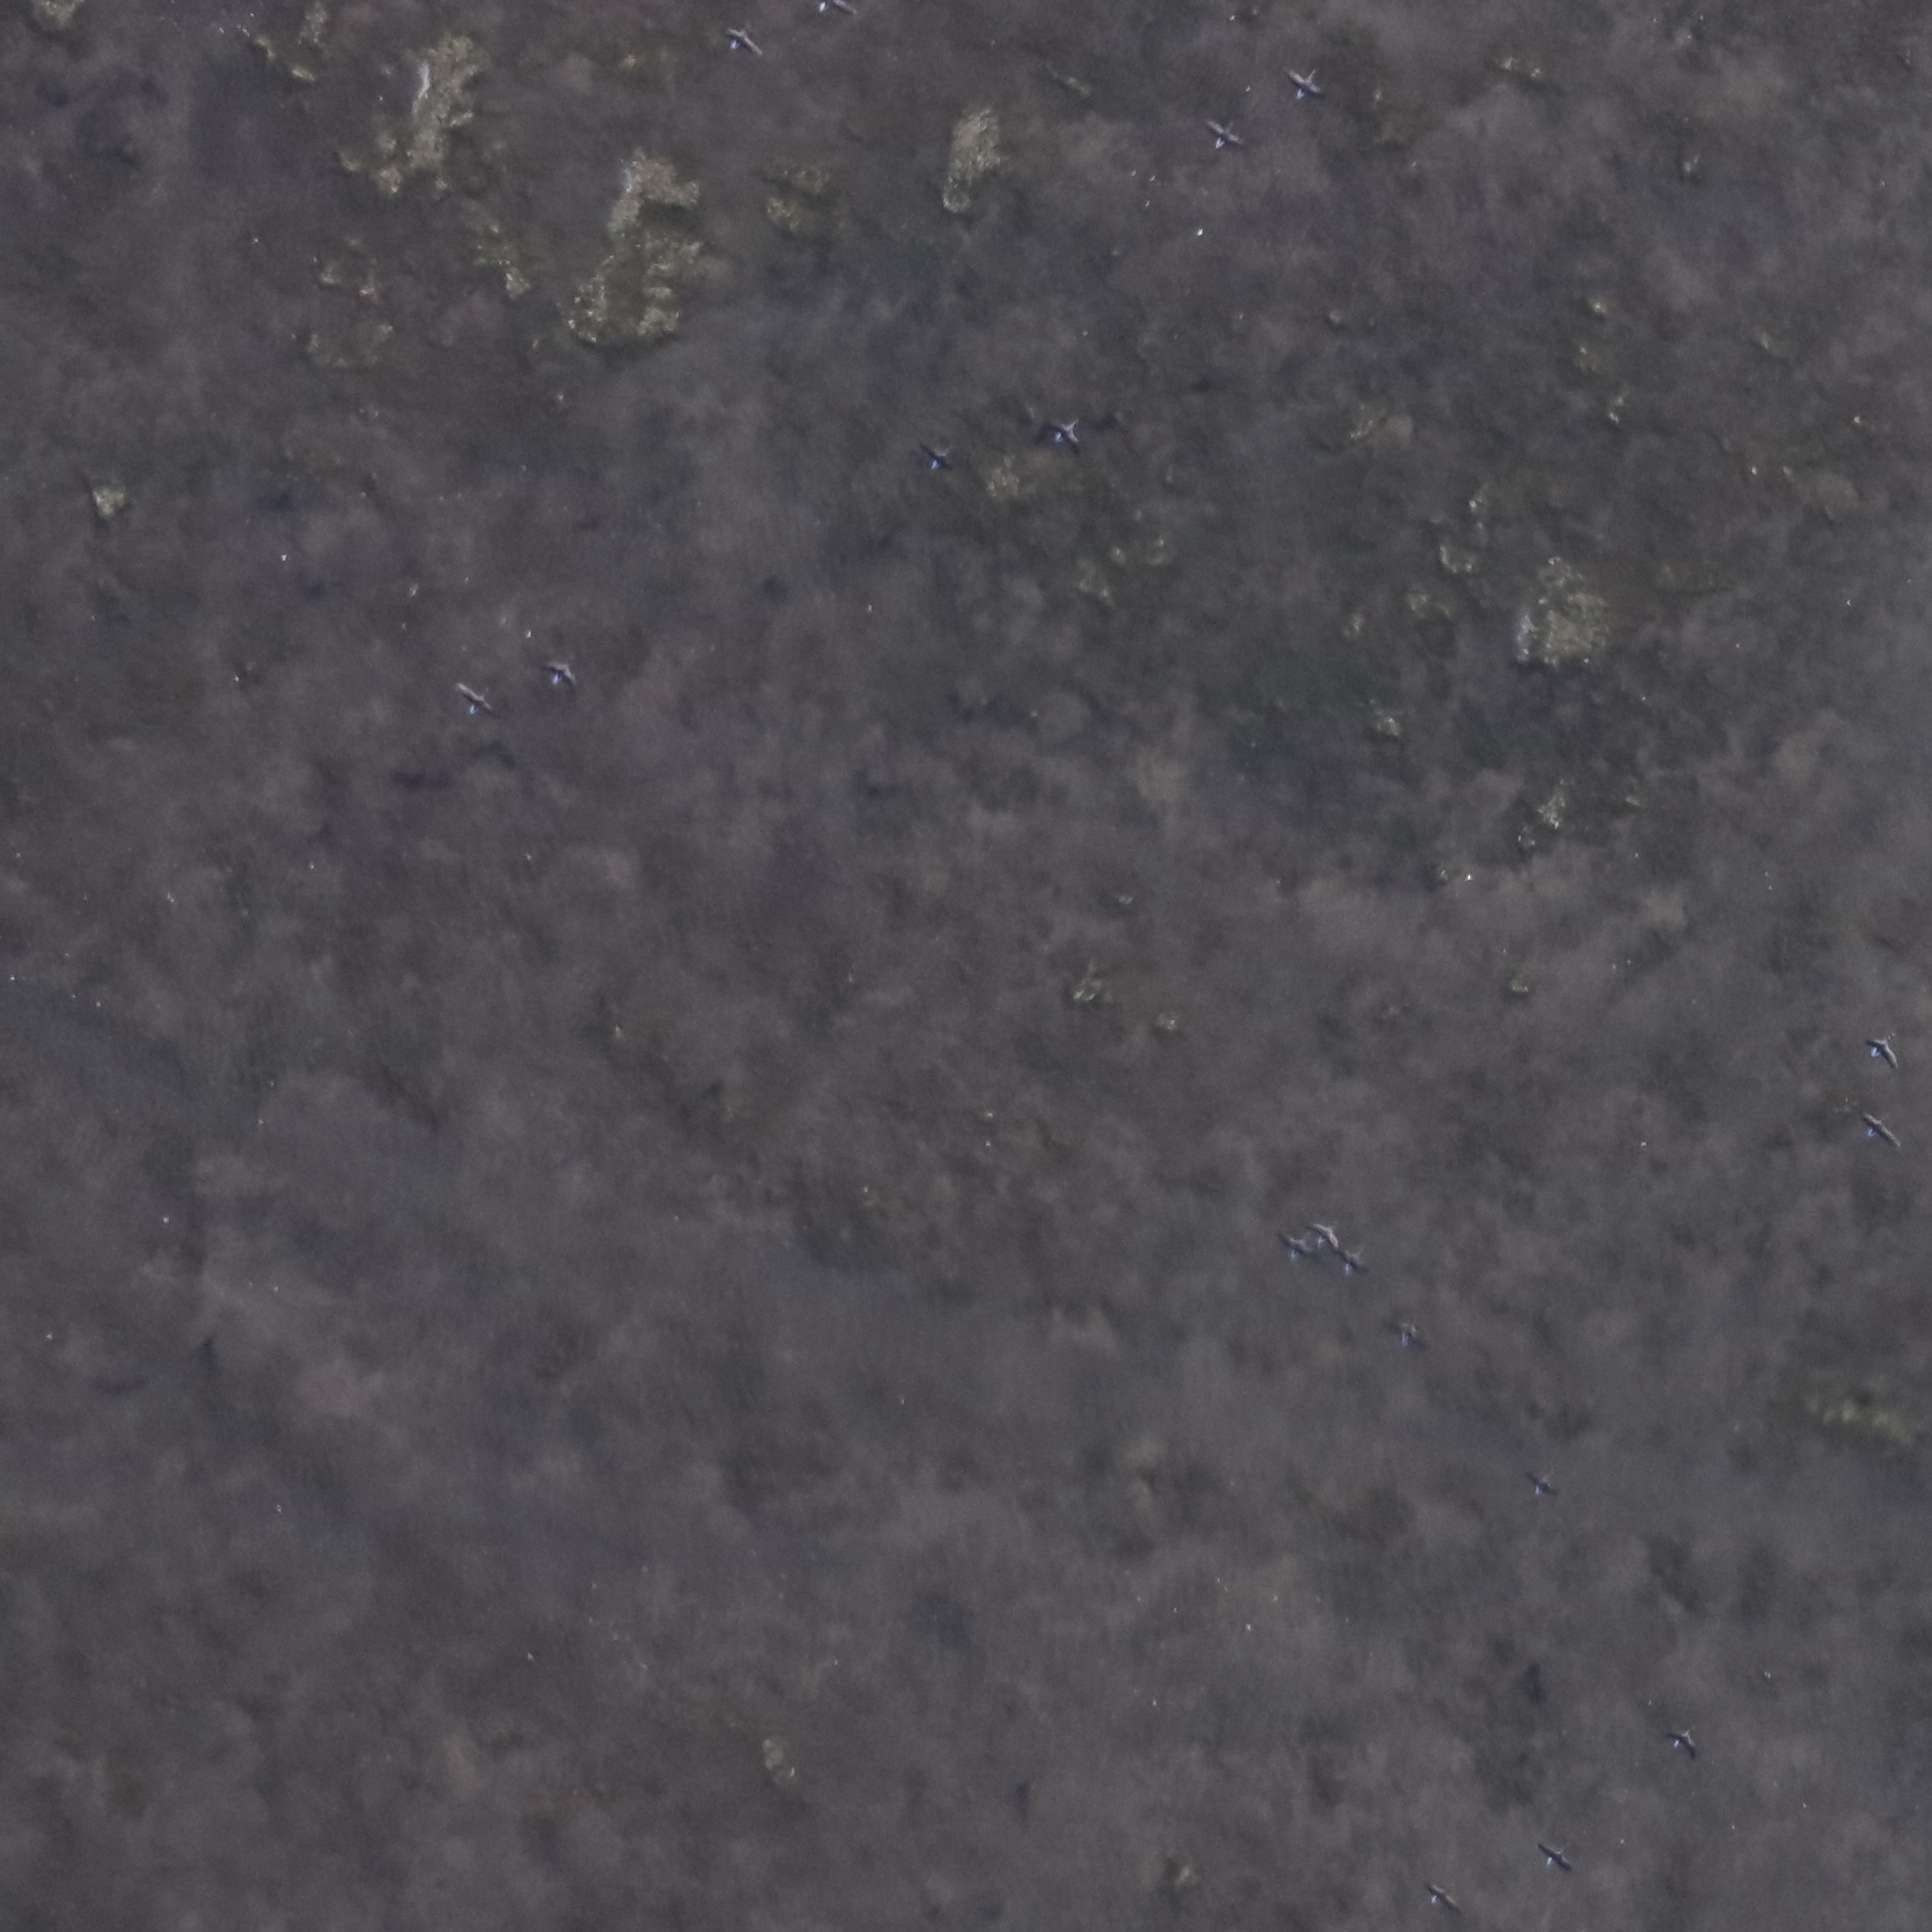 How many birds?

18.